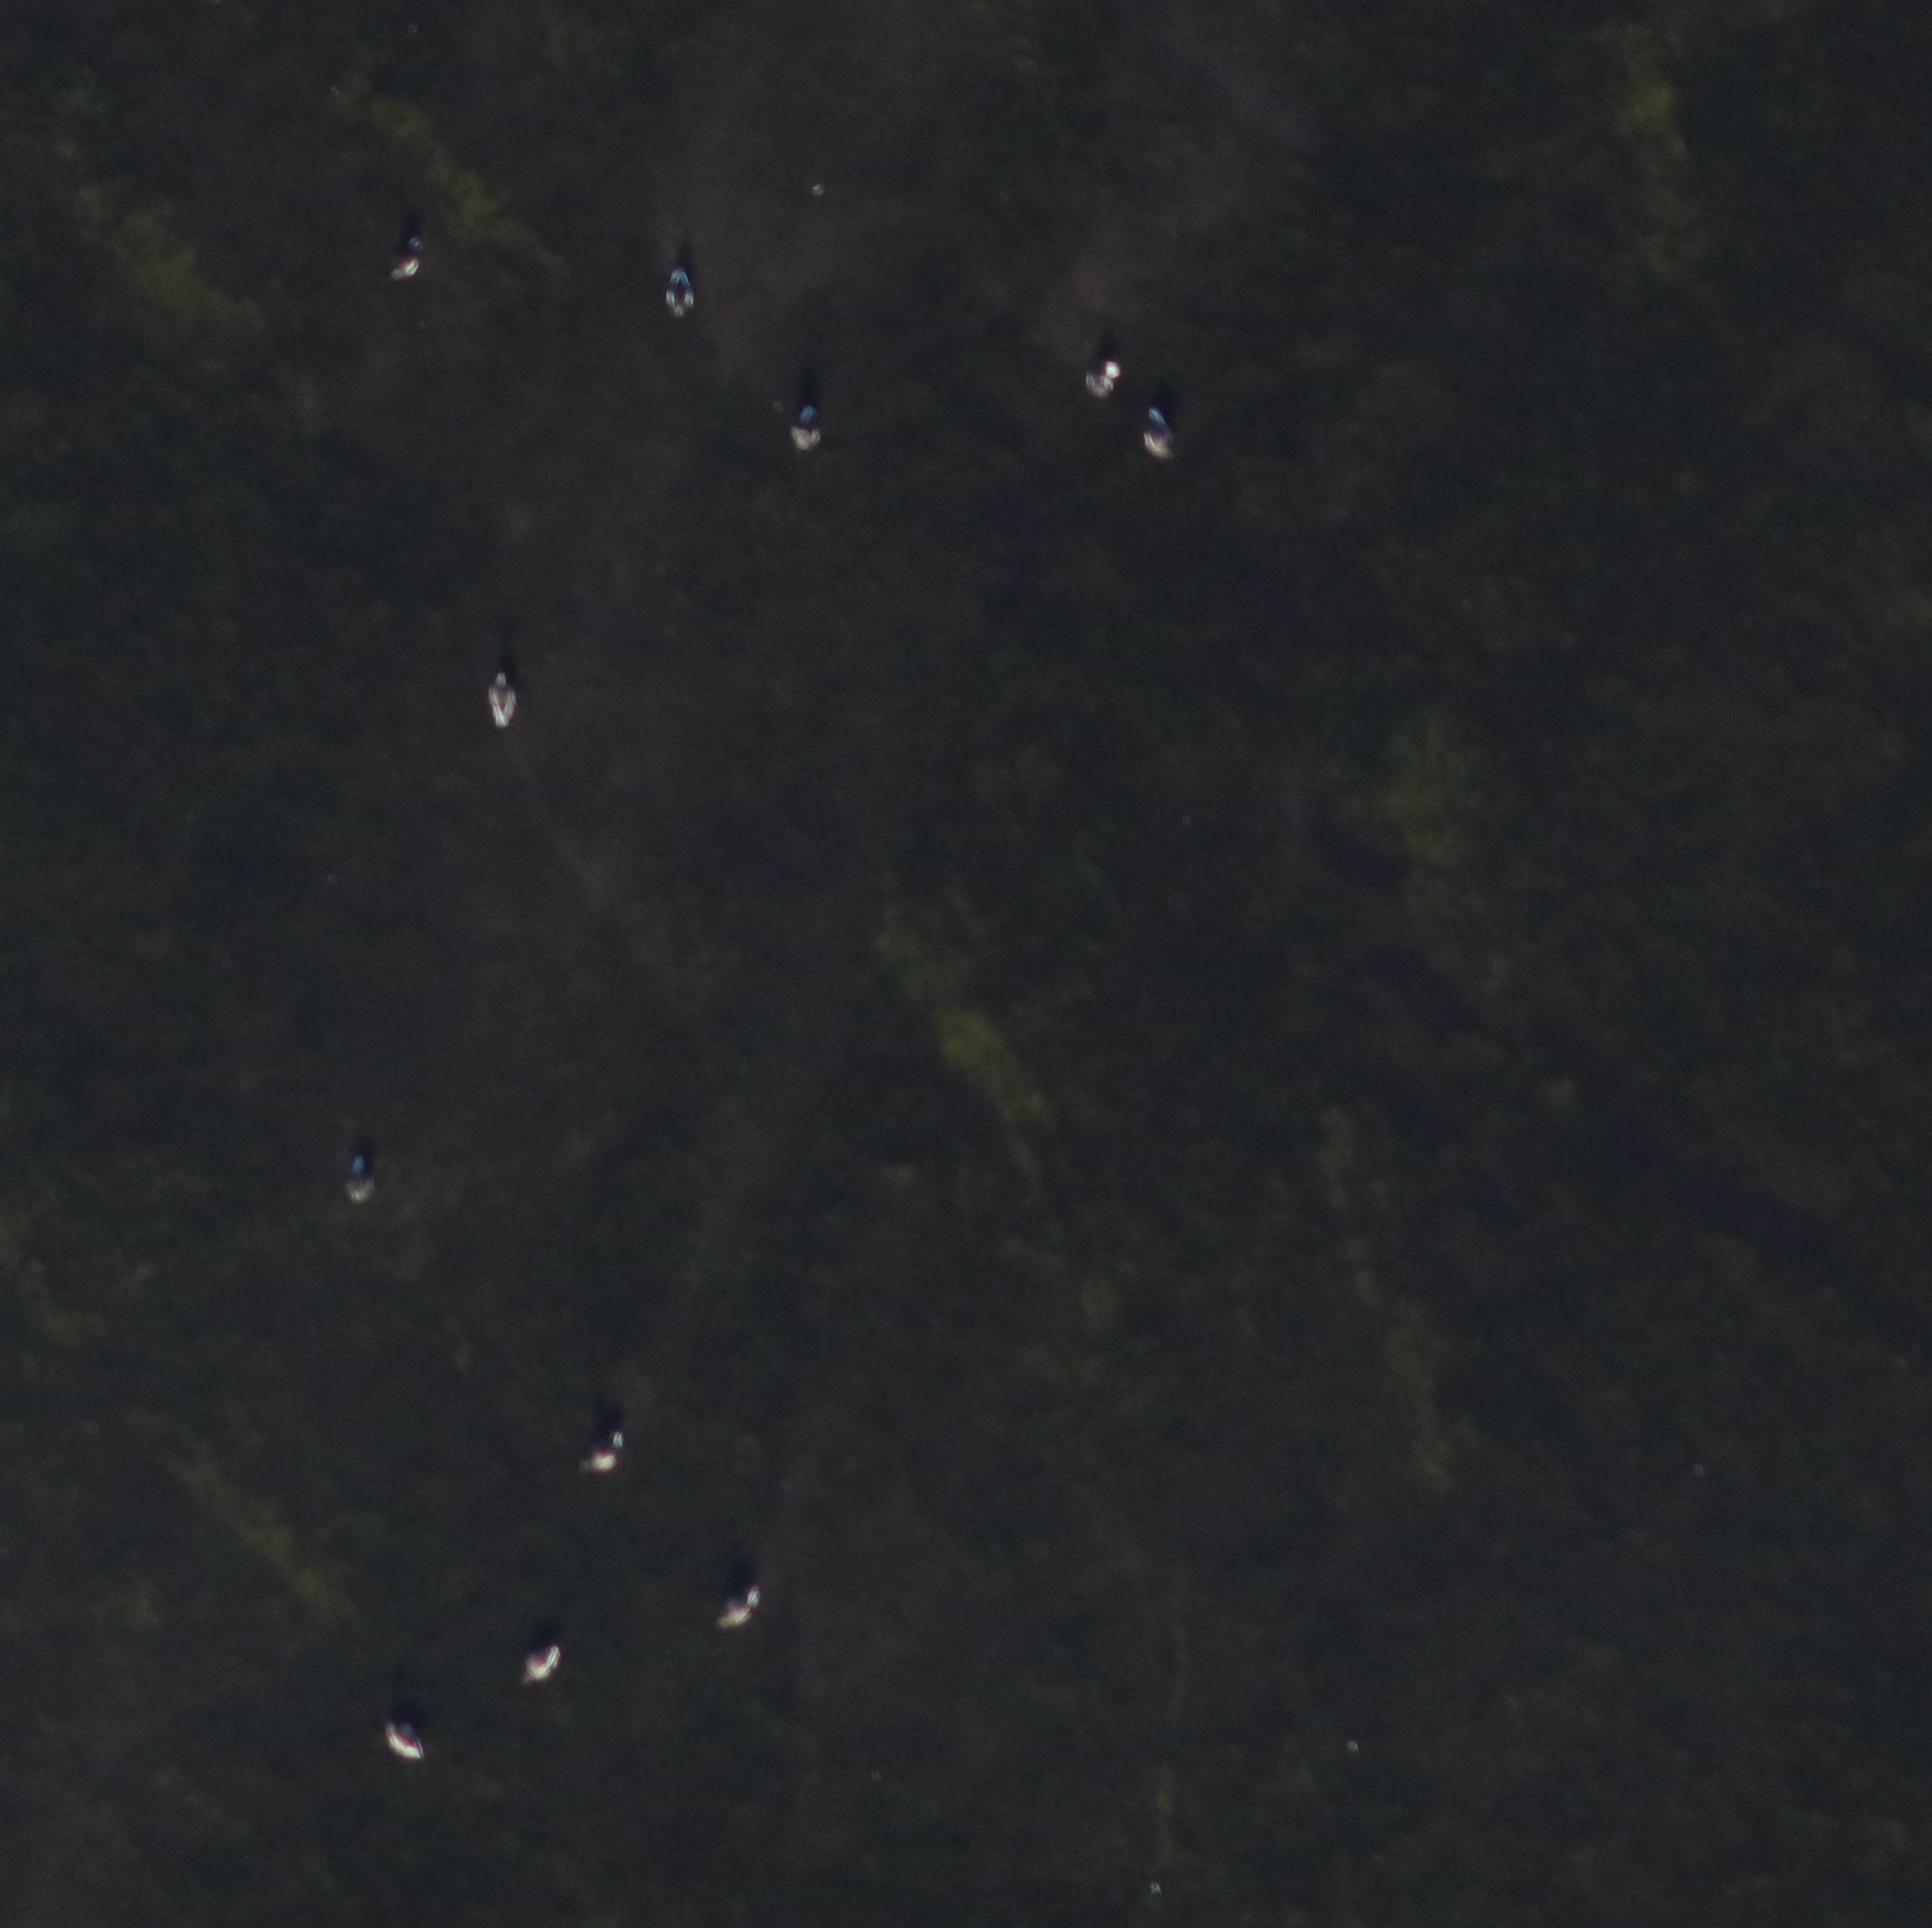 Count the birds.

11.